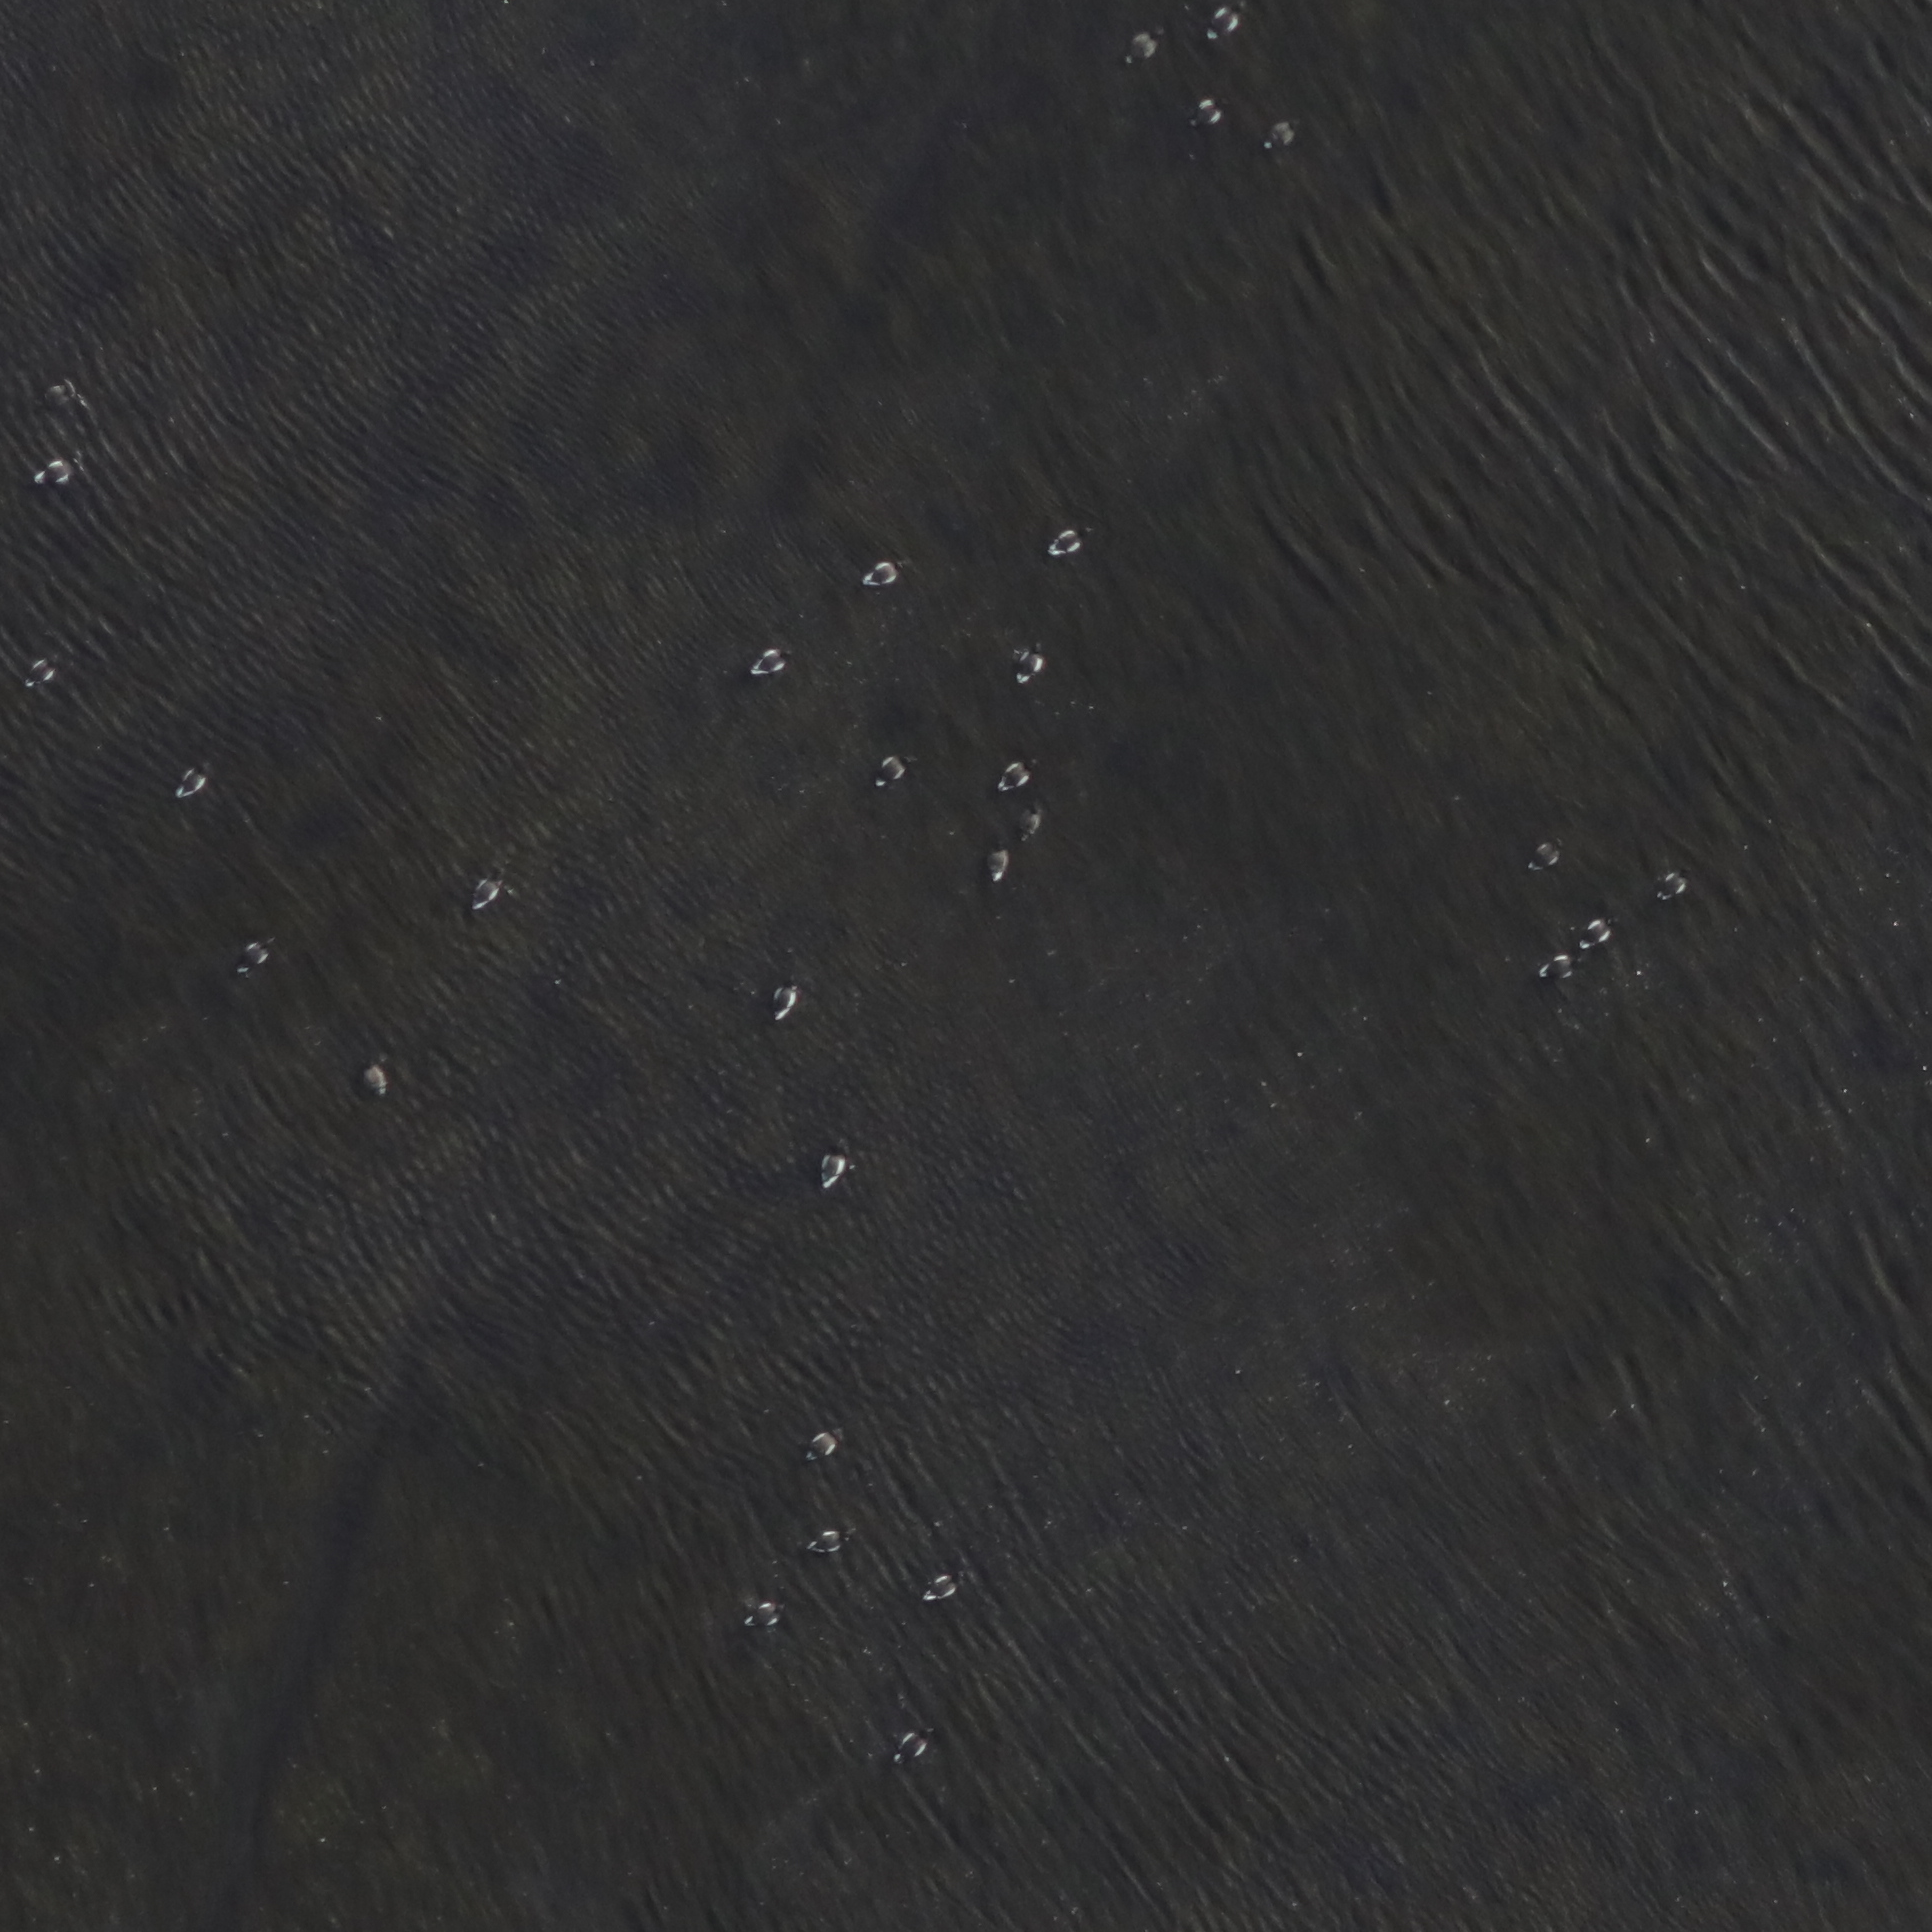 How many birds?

30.